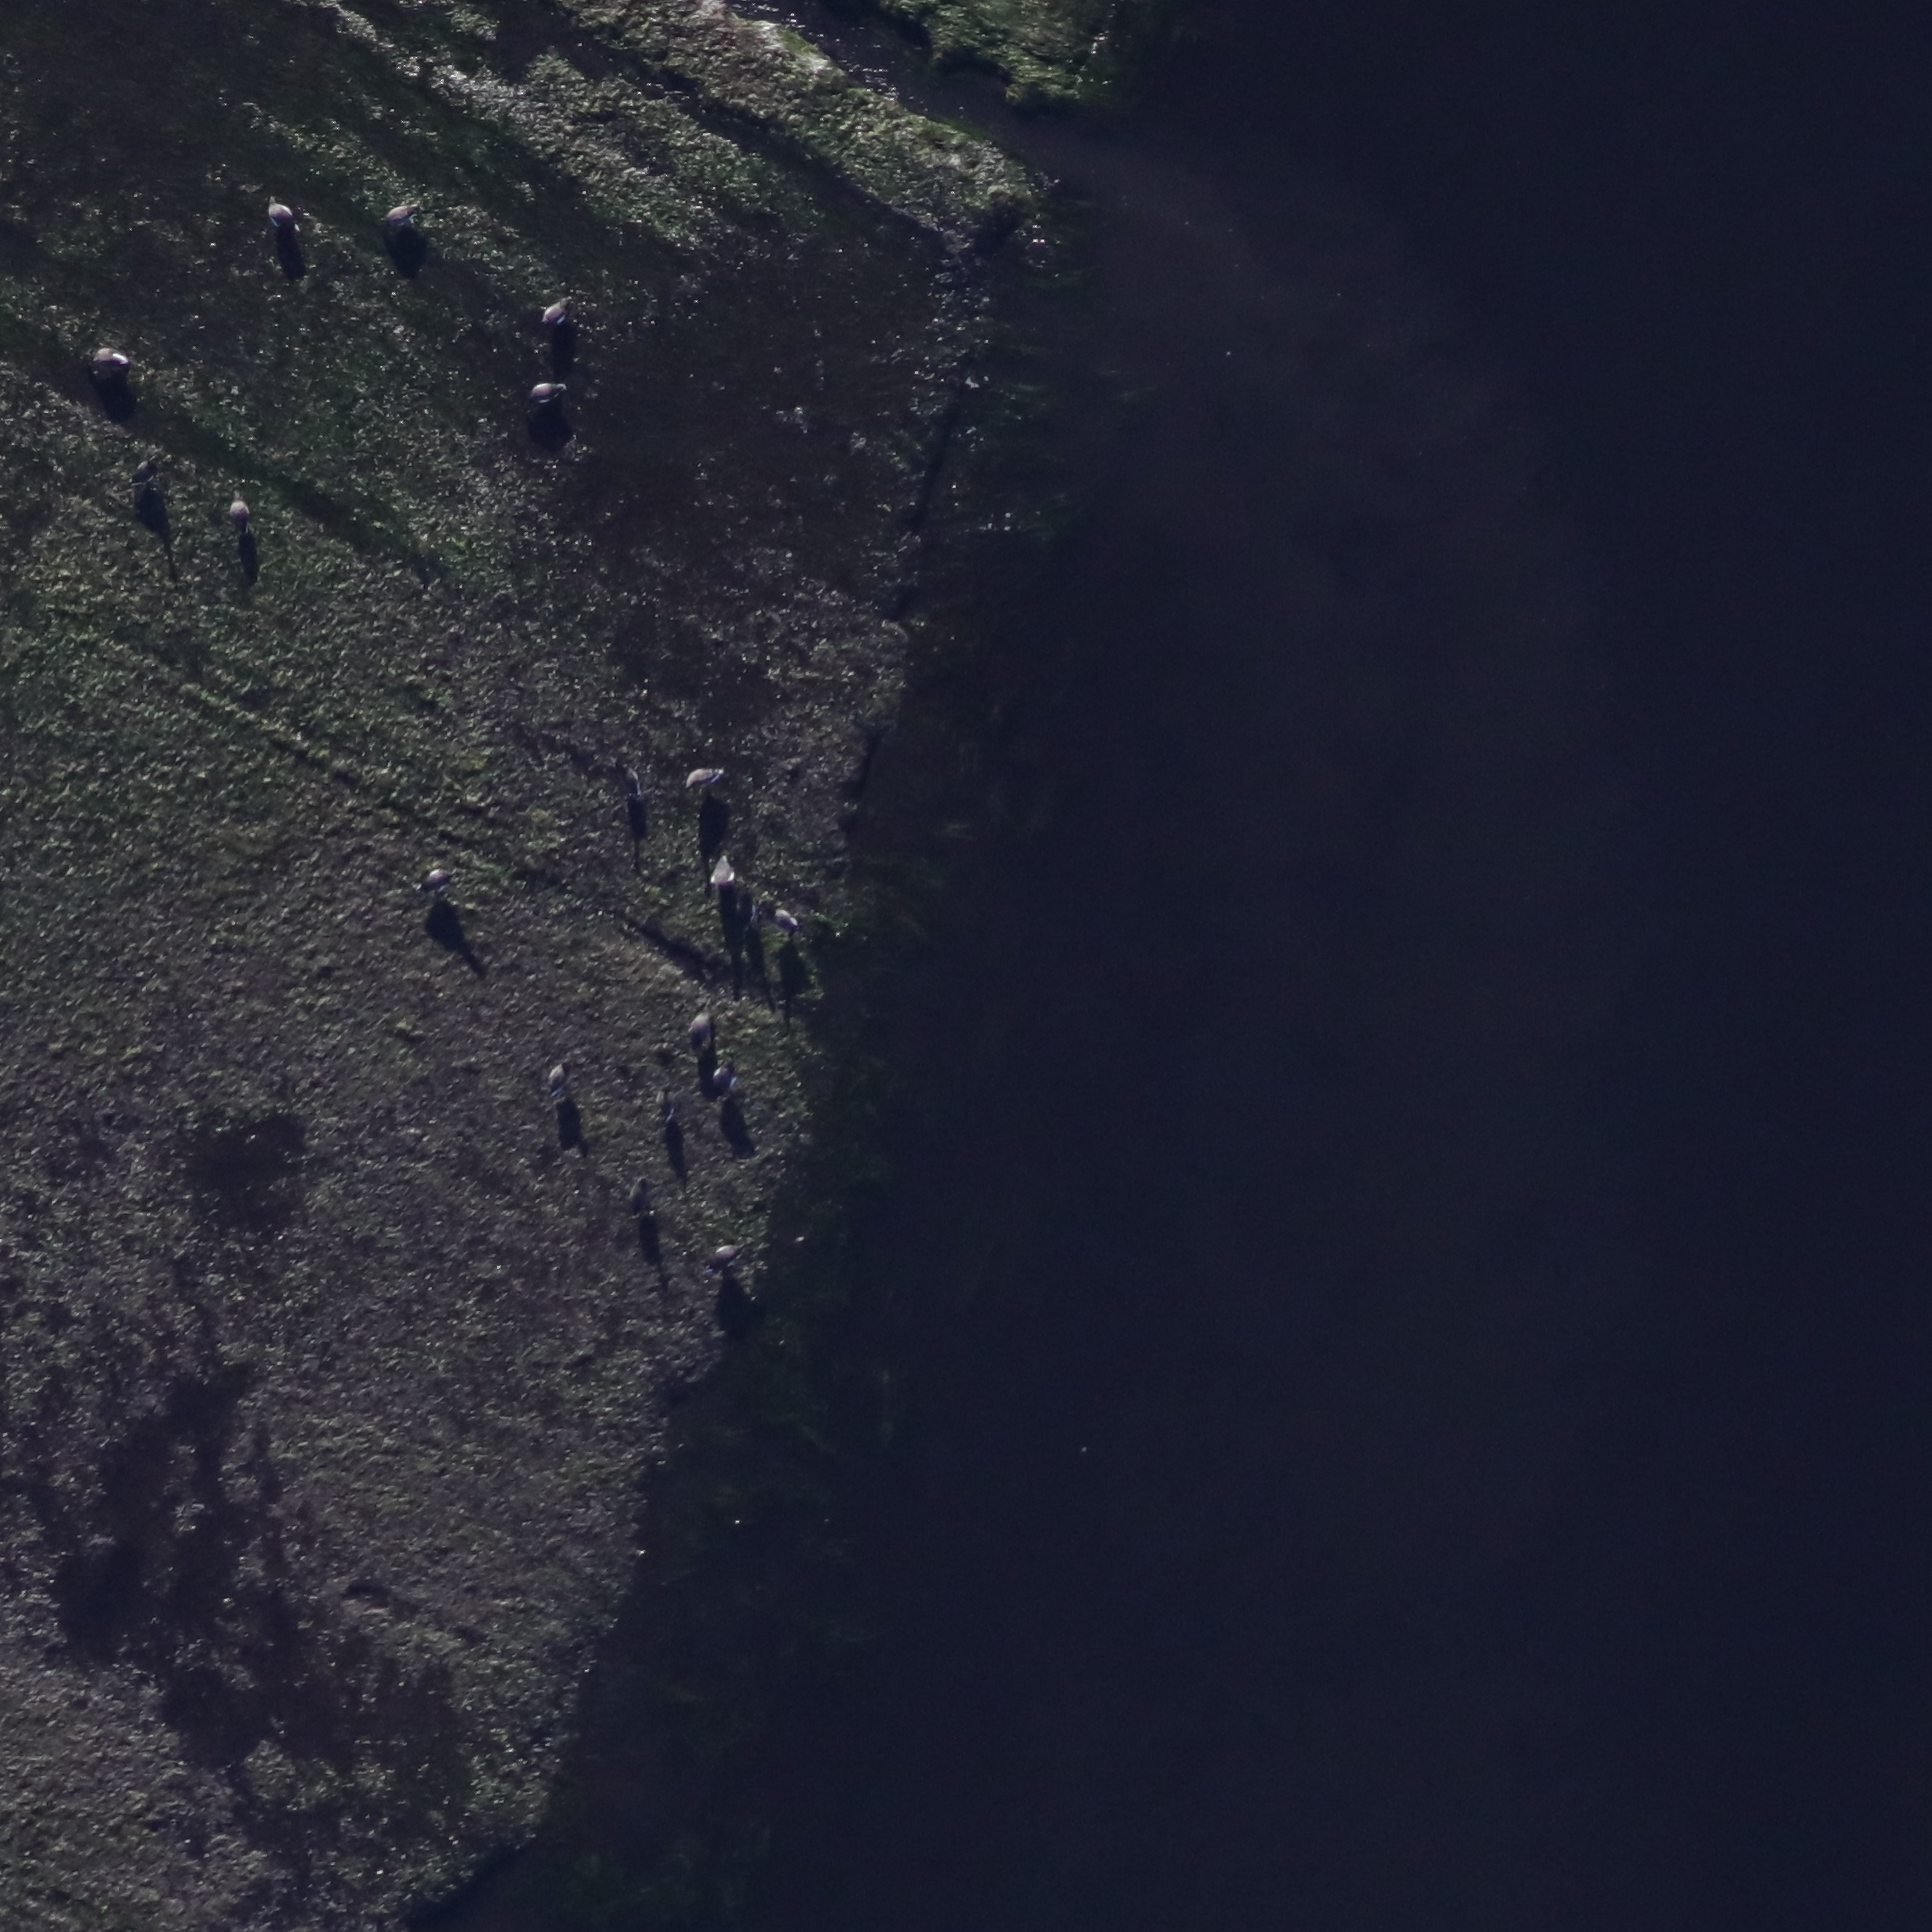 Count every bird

18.